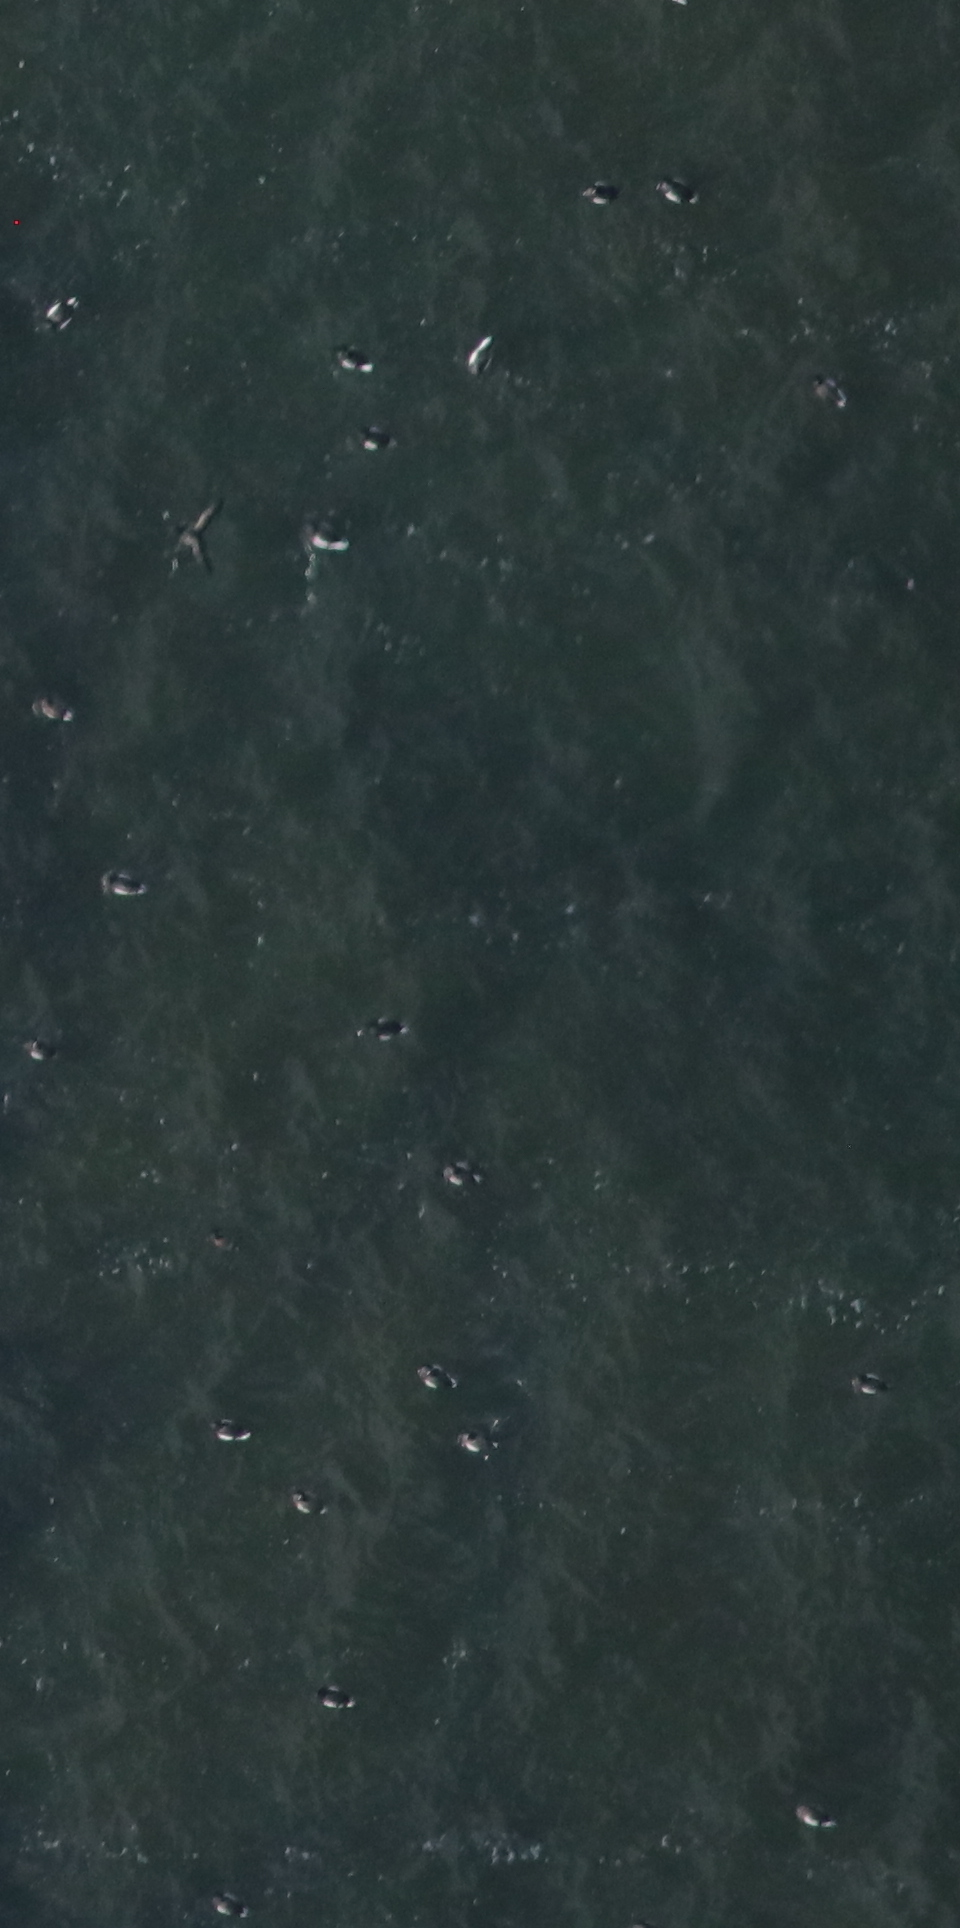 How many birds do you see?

23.